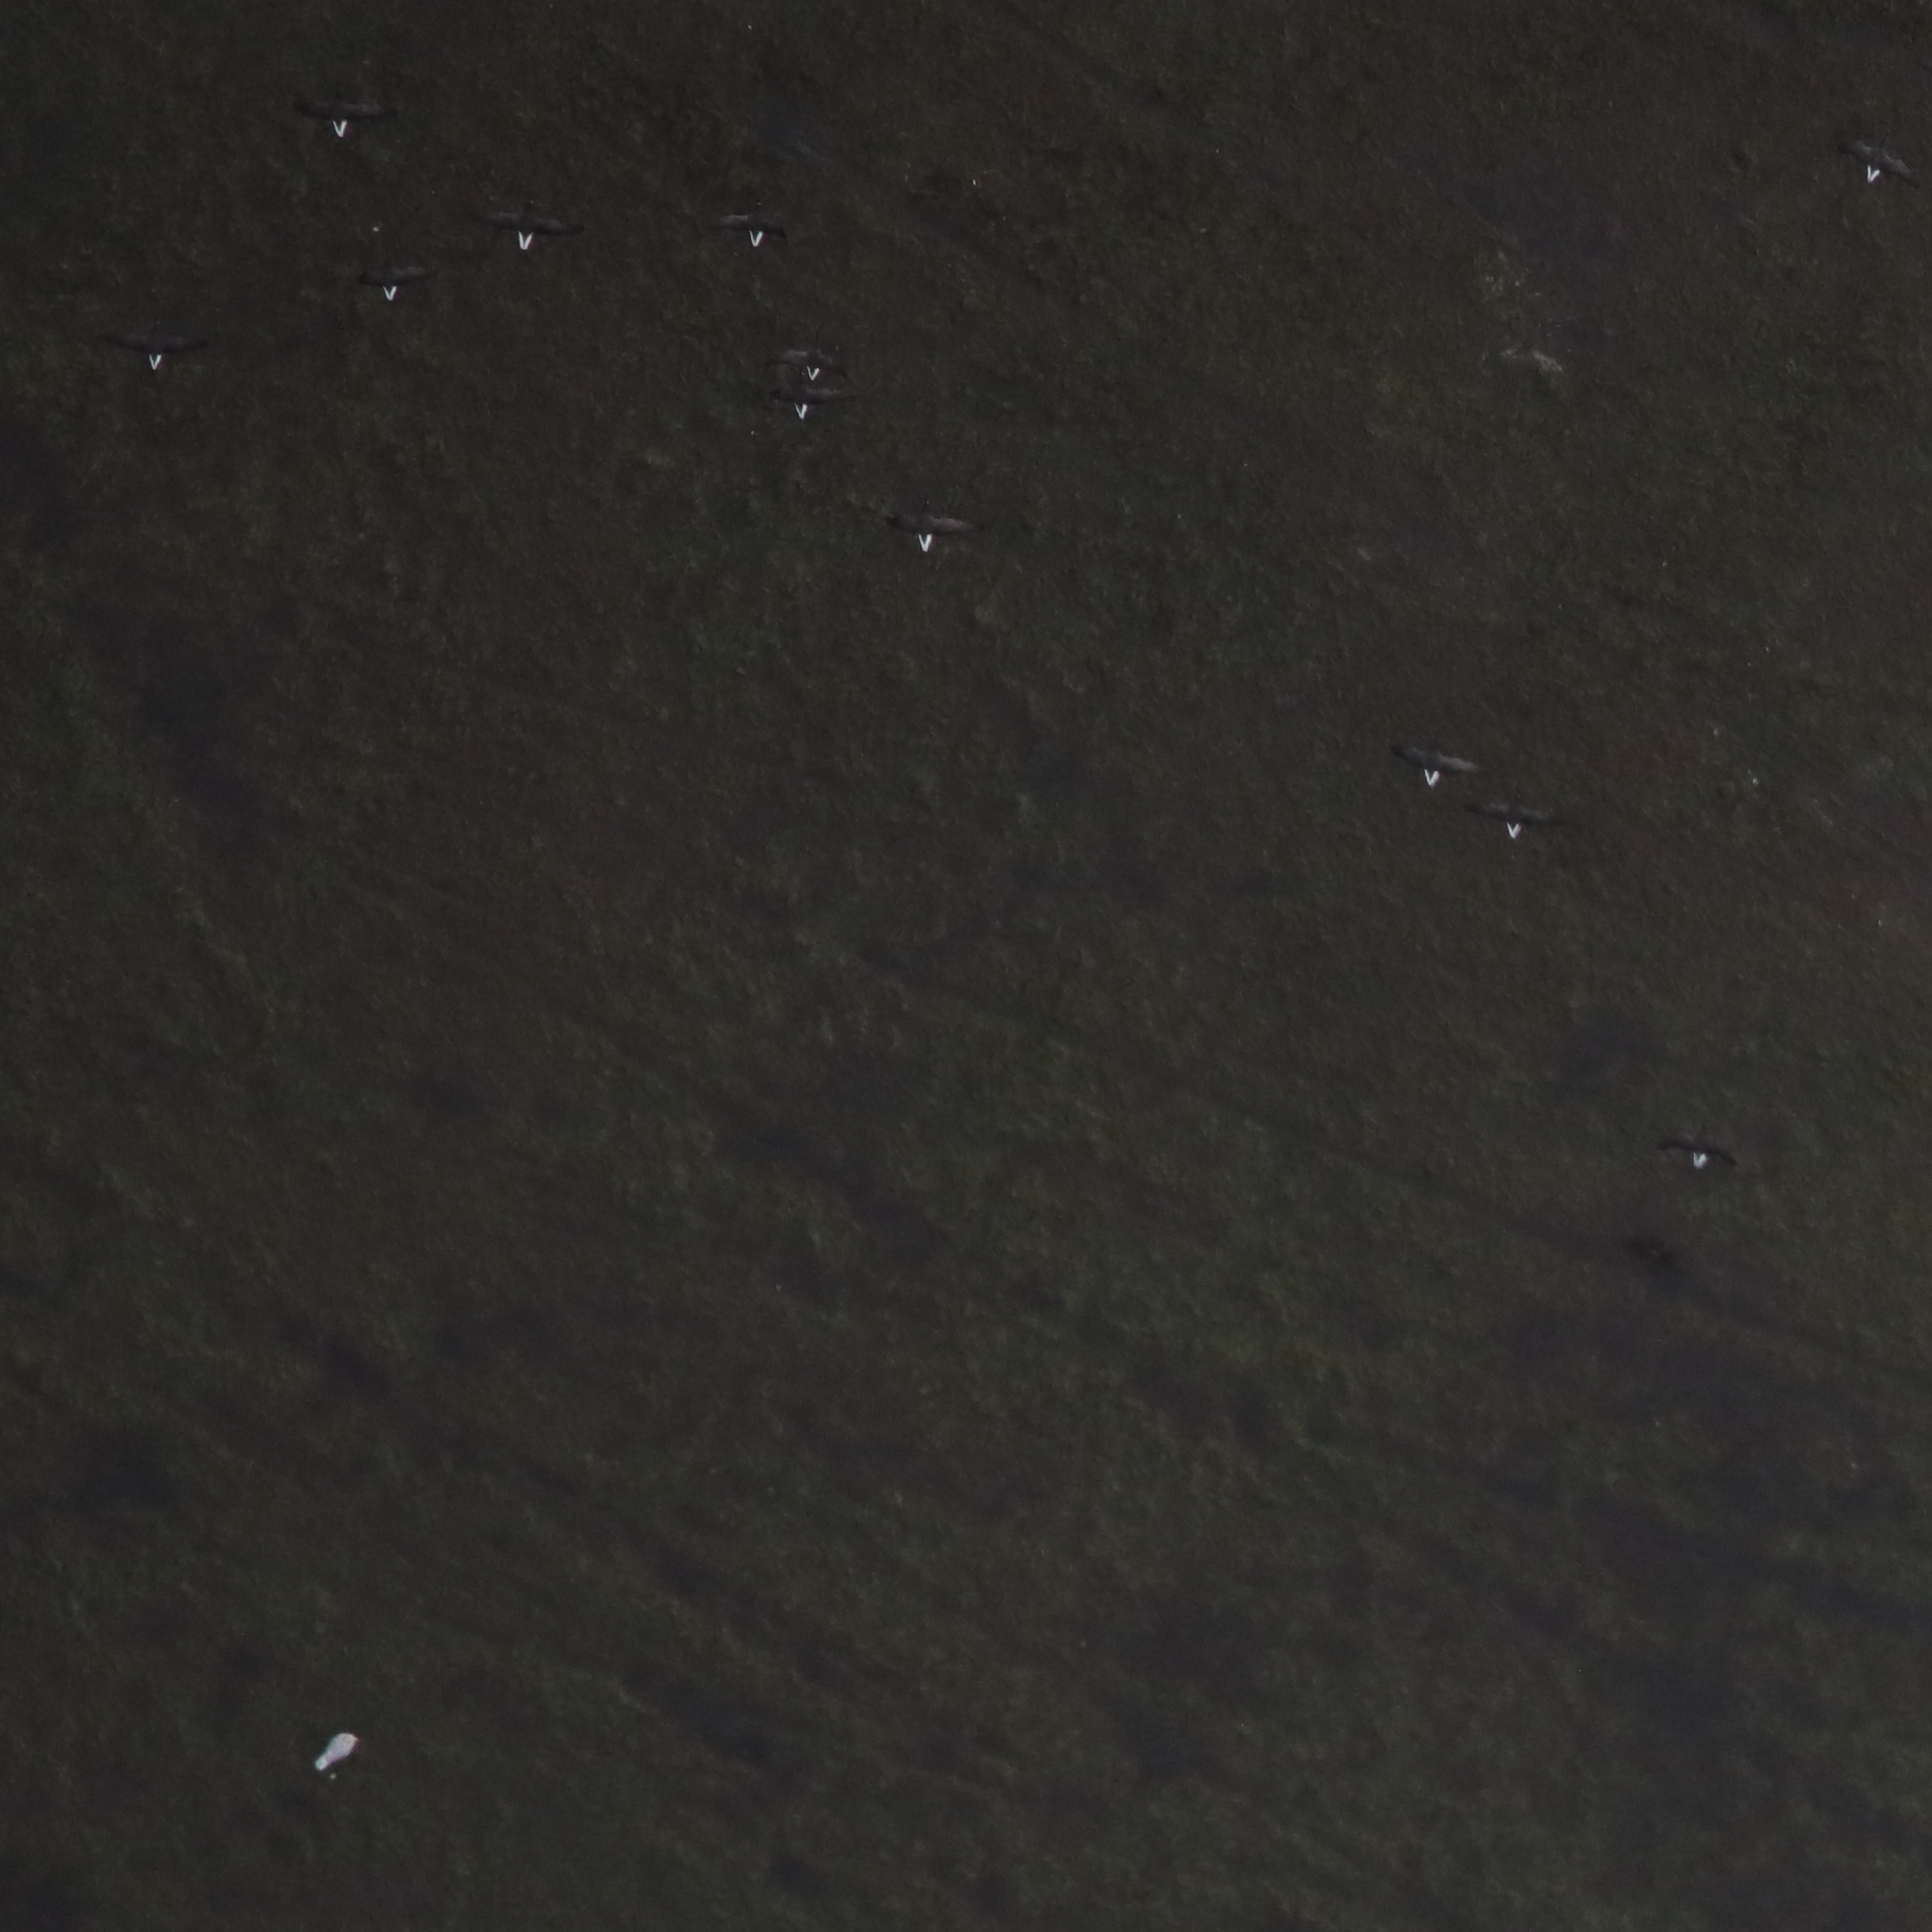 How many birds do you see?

13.